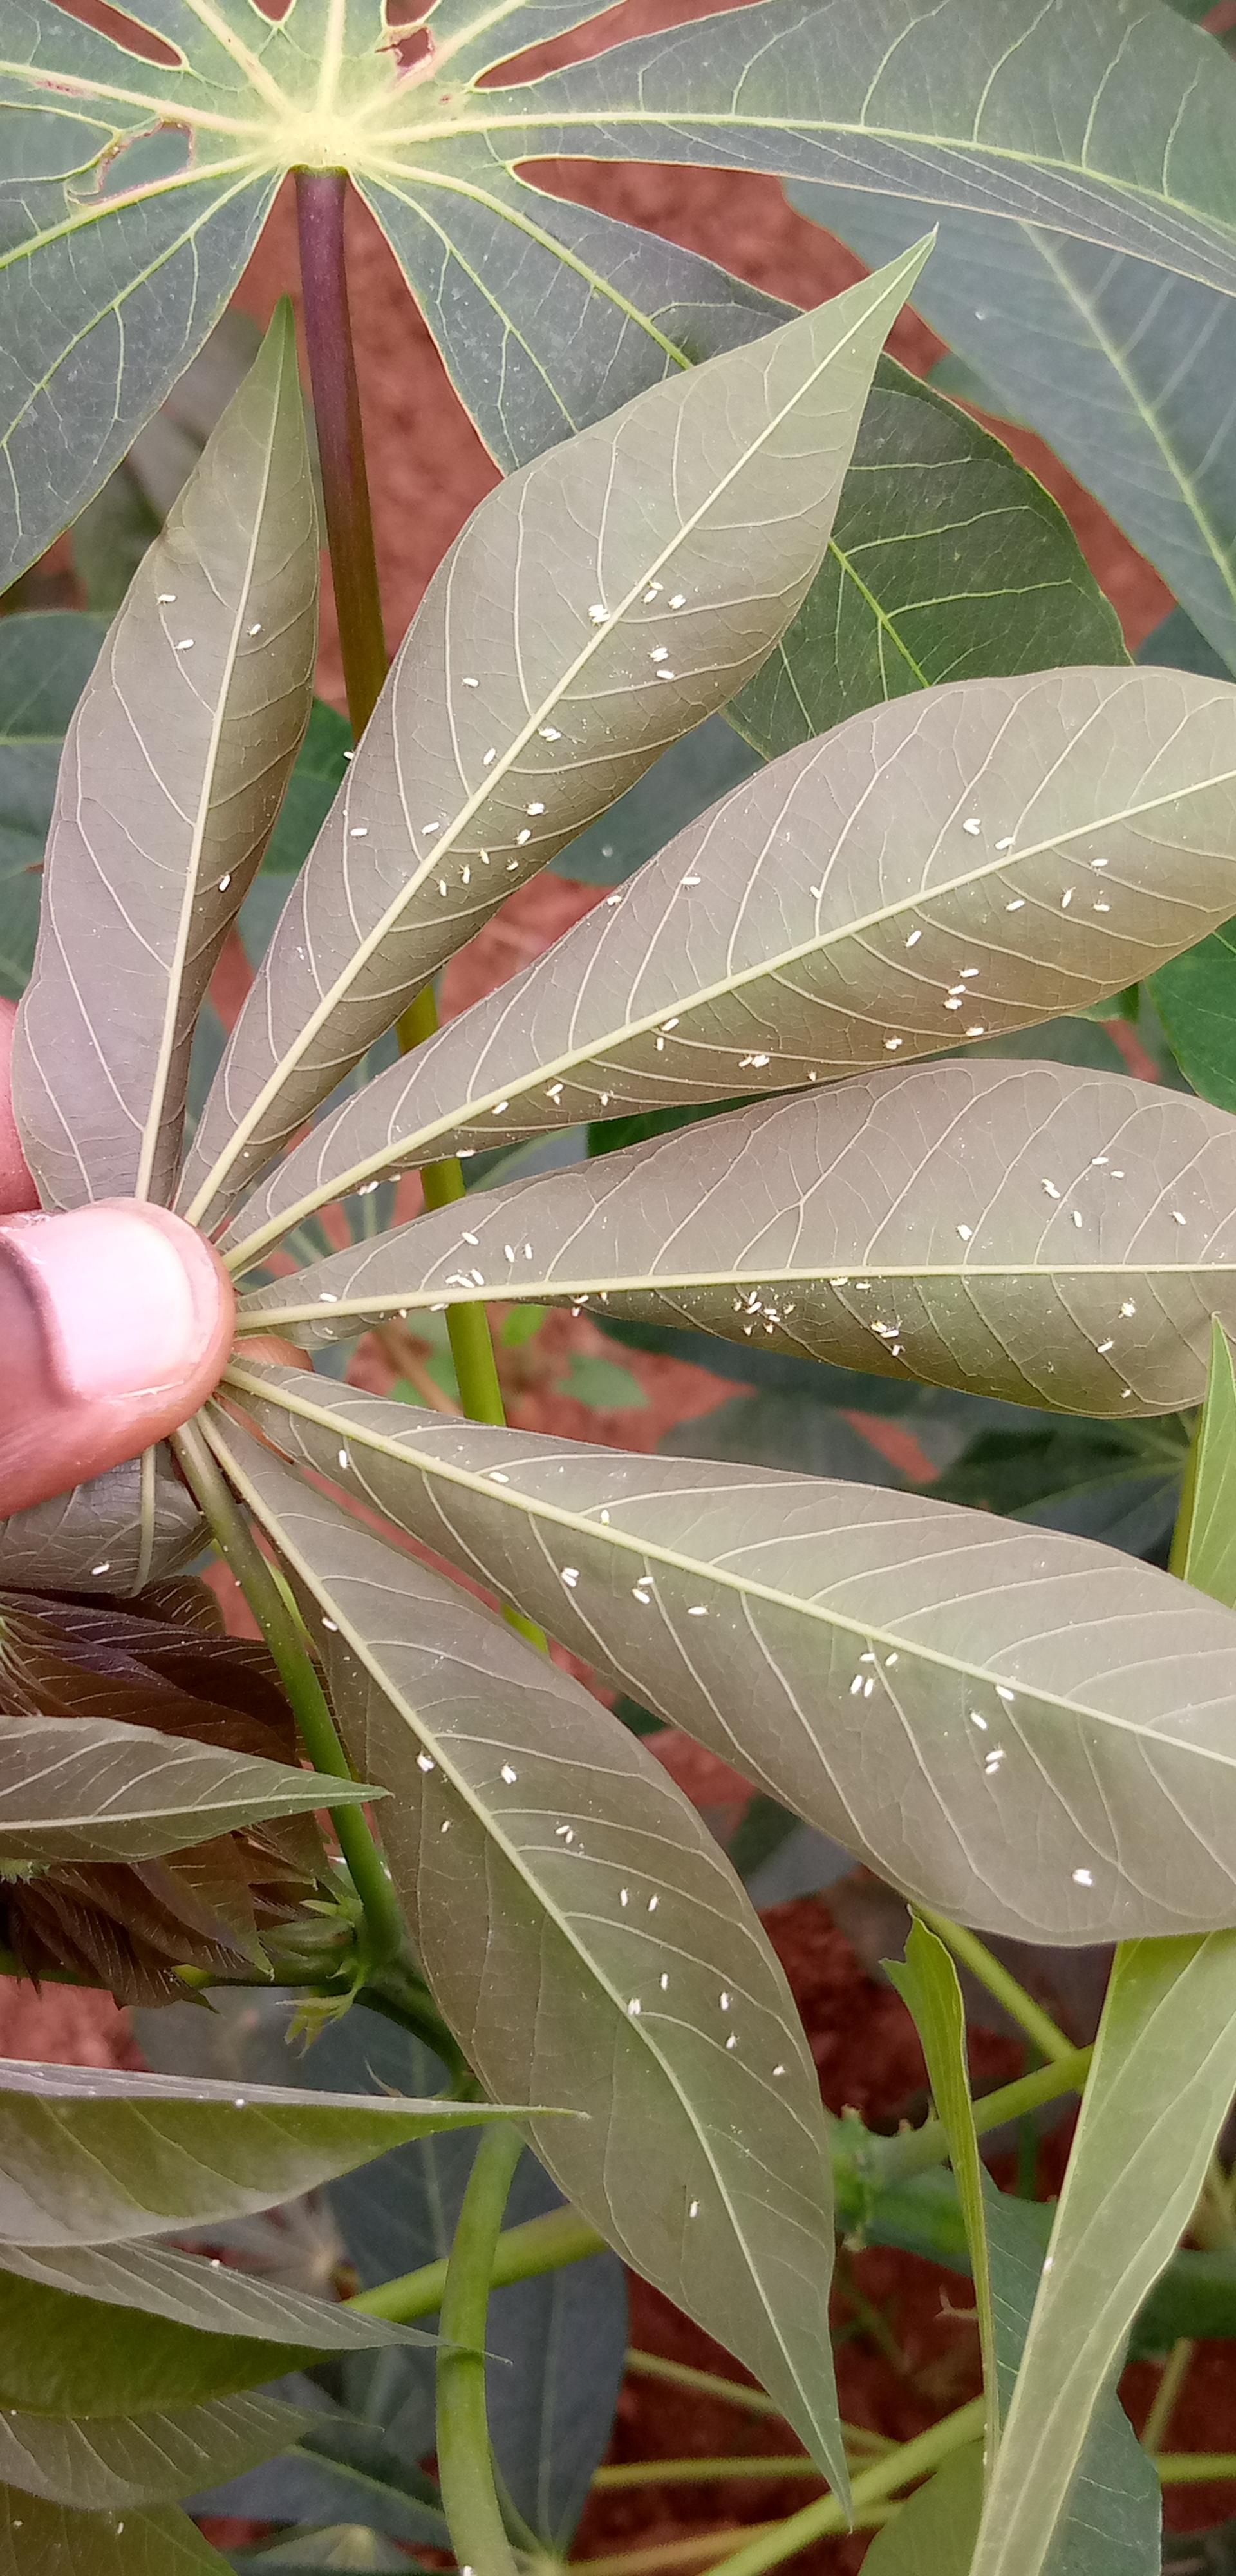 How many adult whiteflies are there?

107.